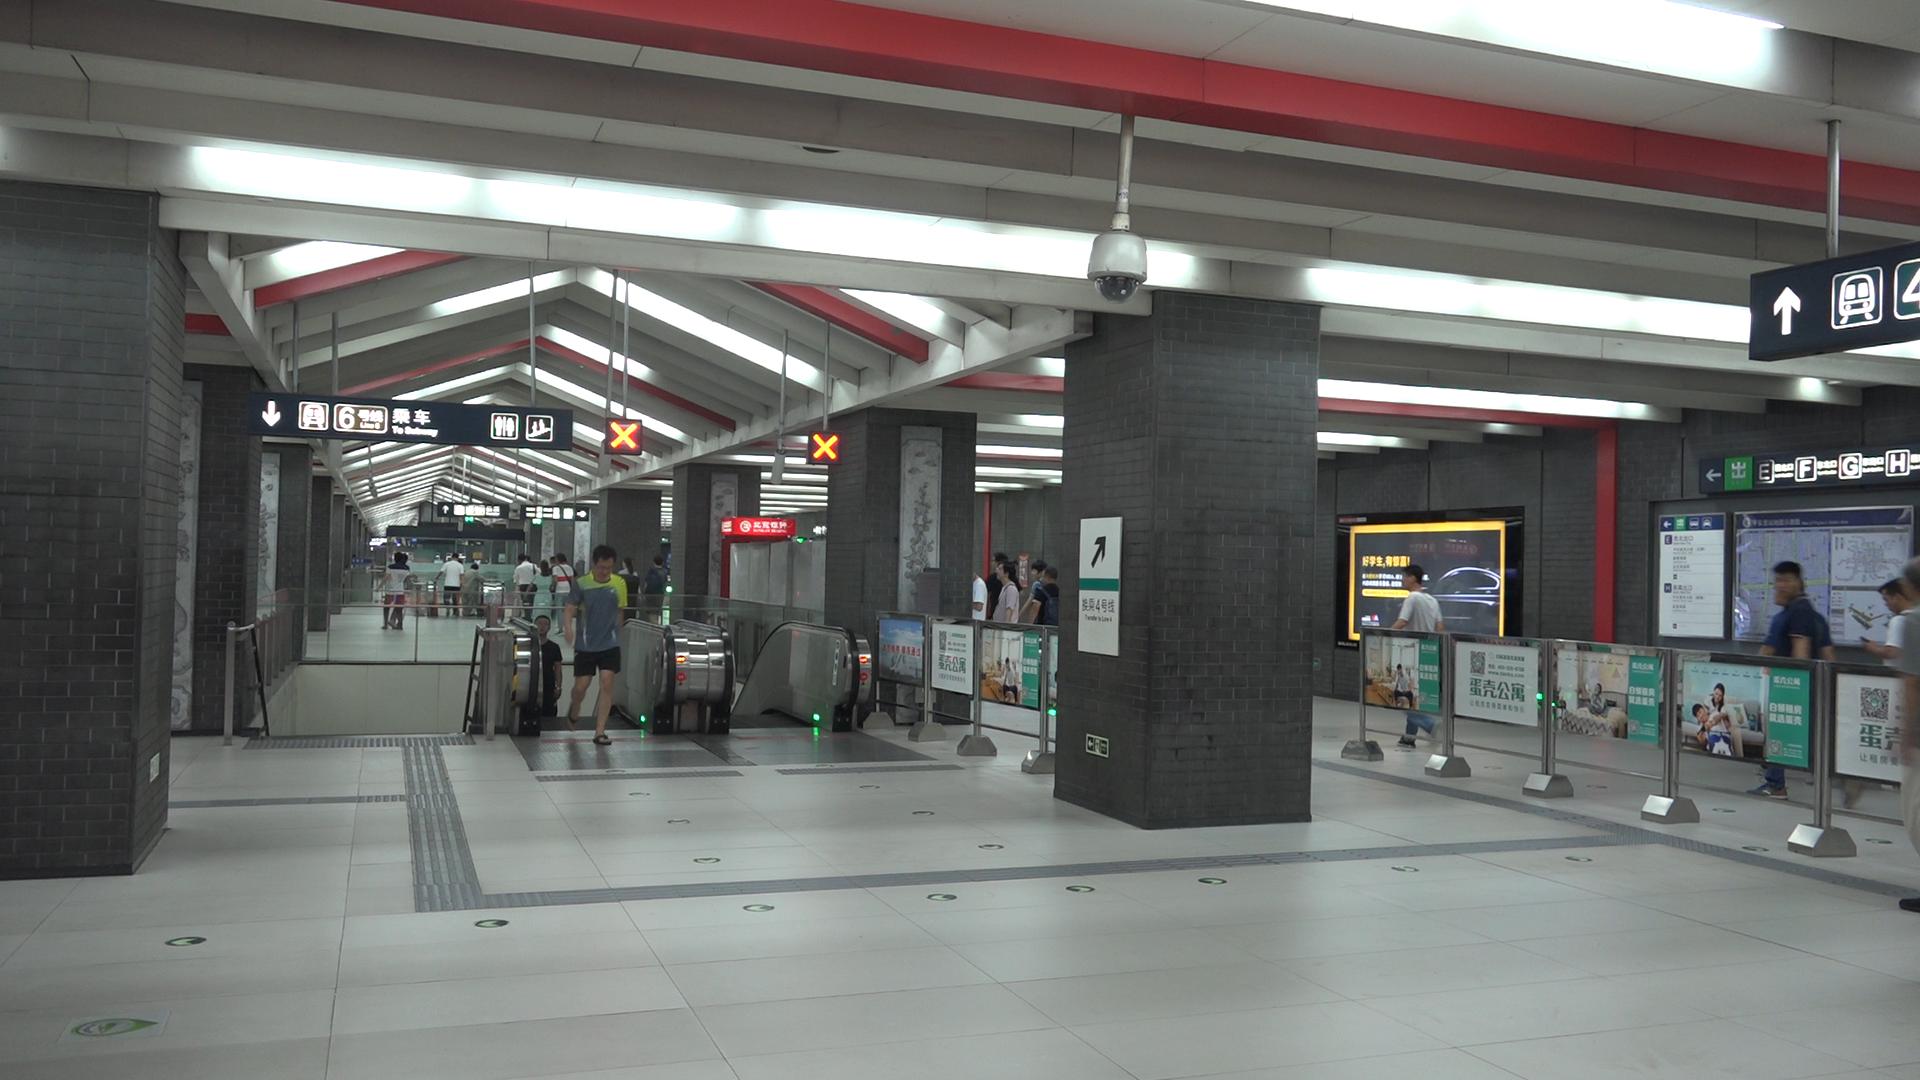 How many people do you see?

23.